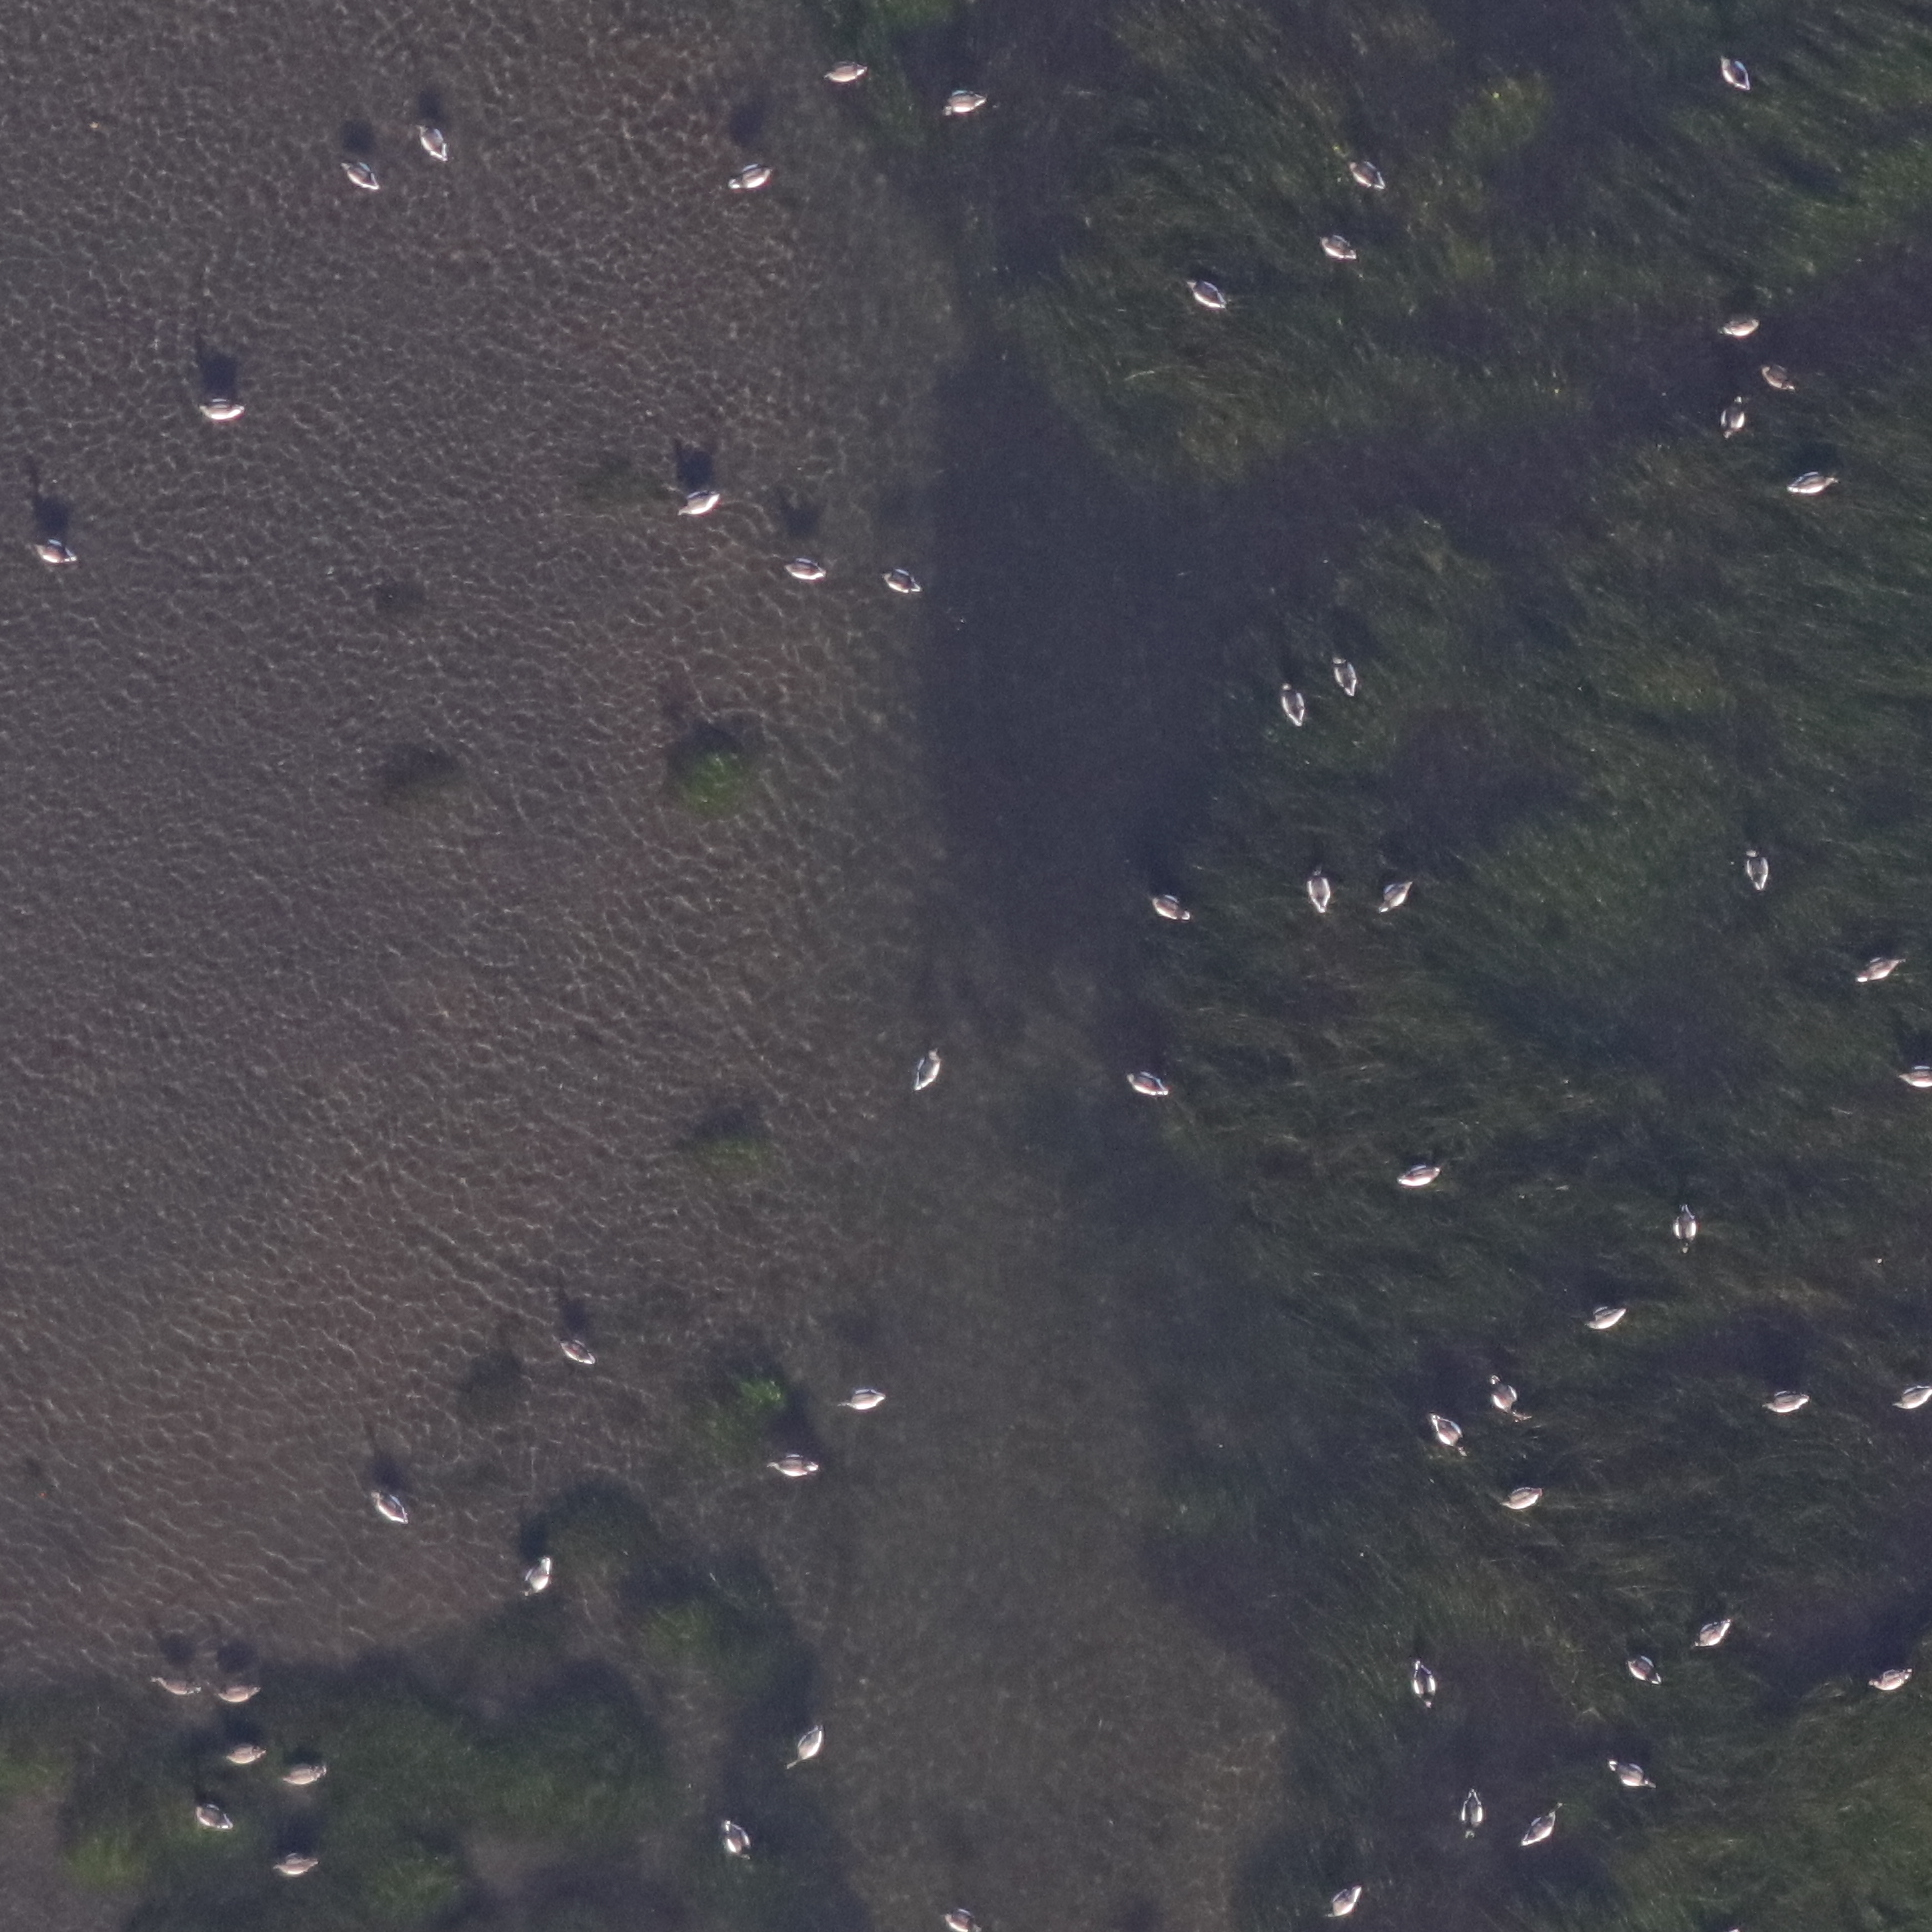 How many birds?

58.